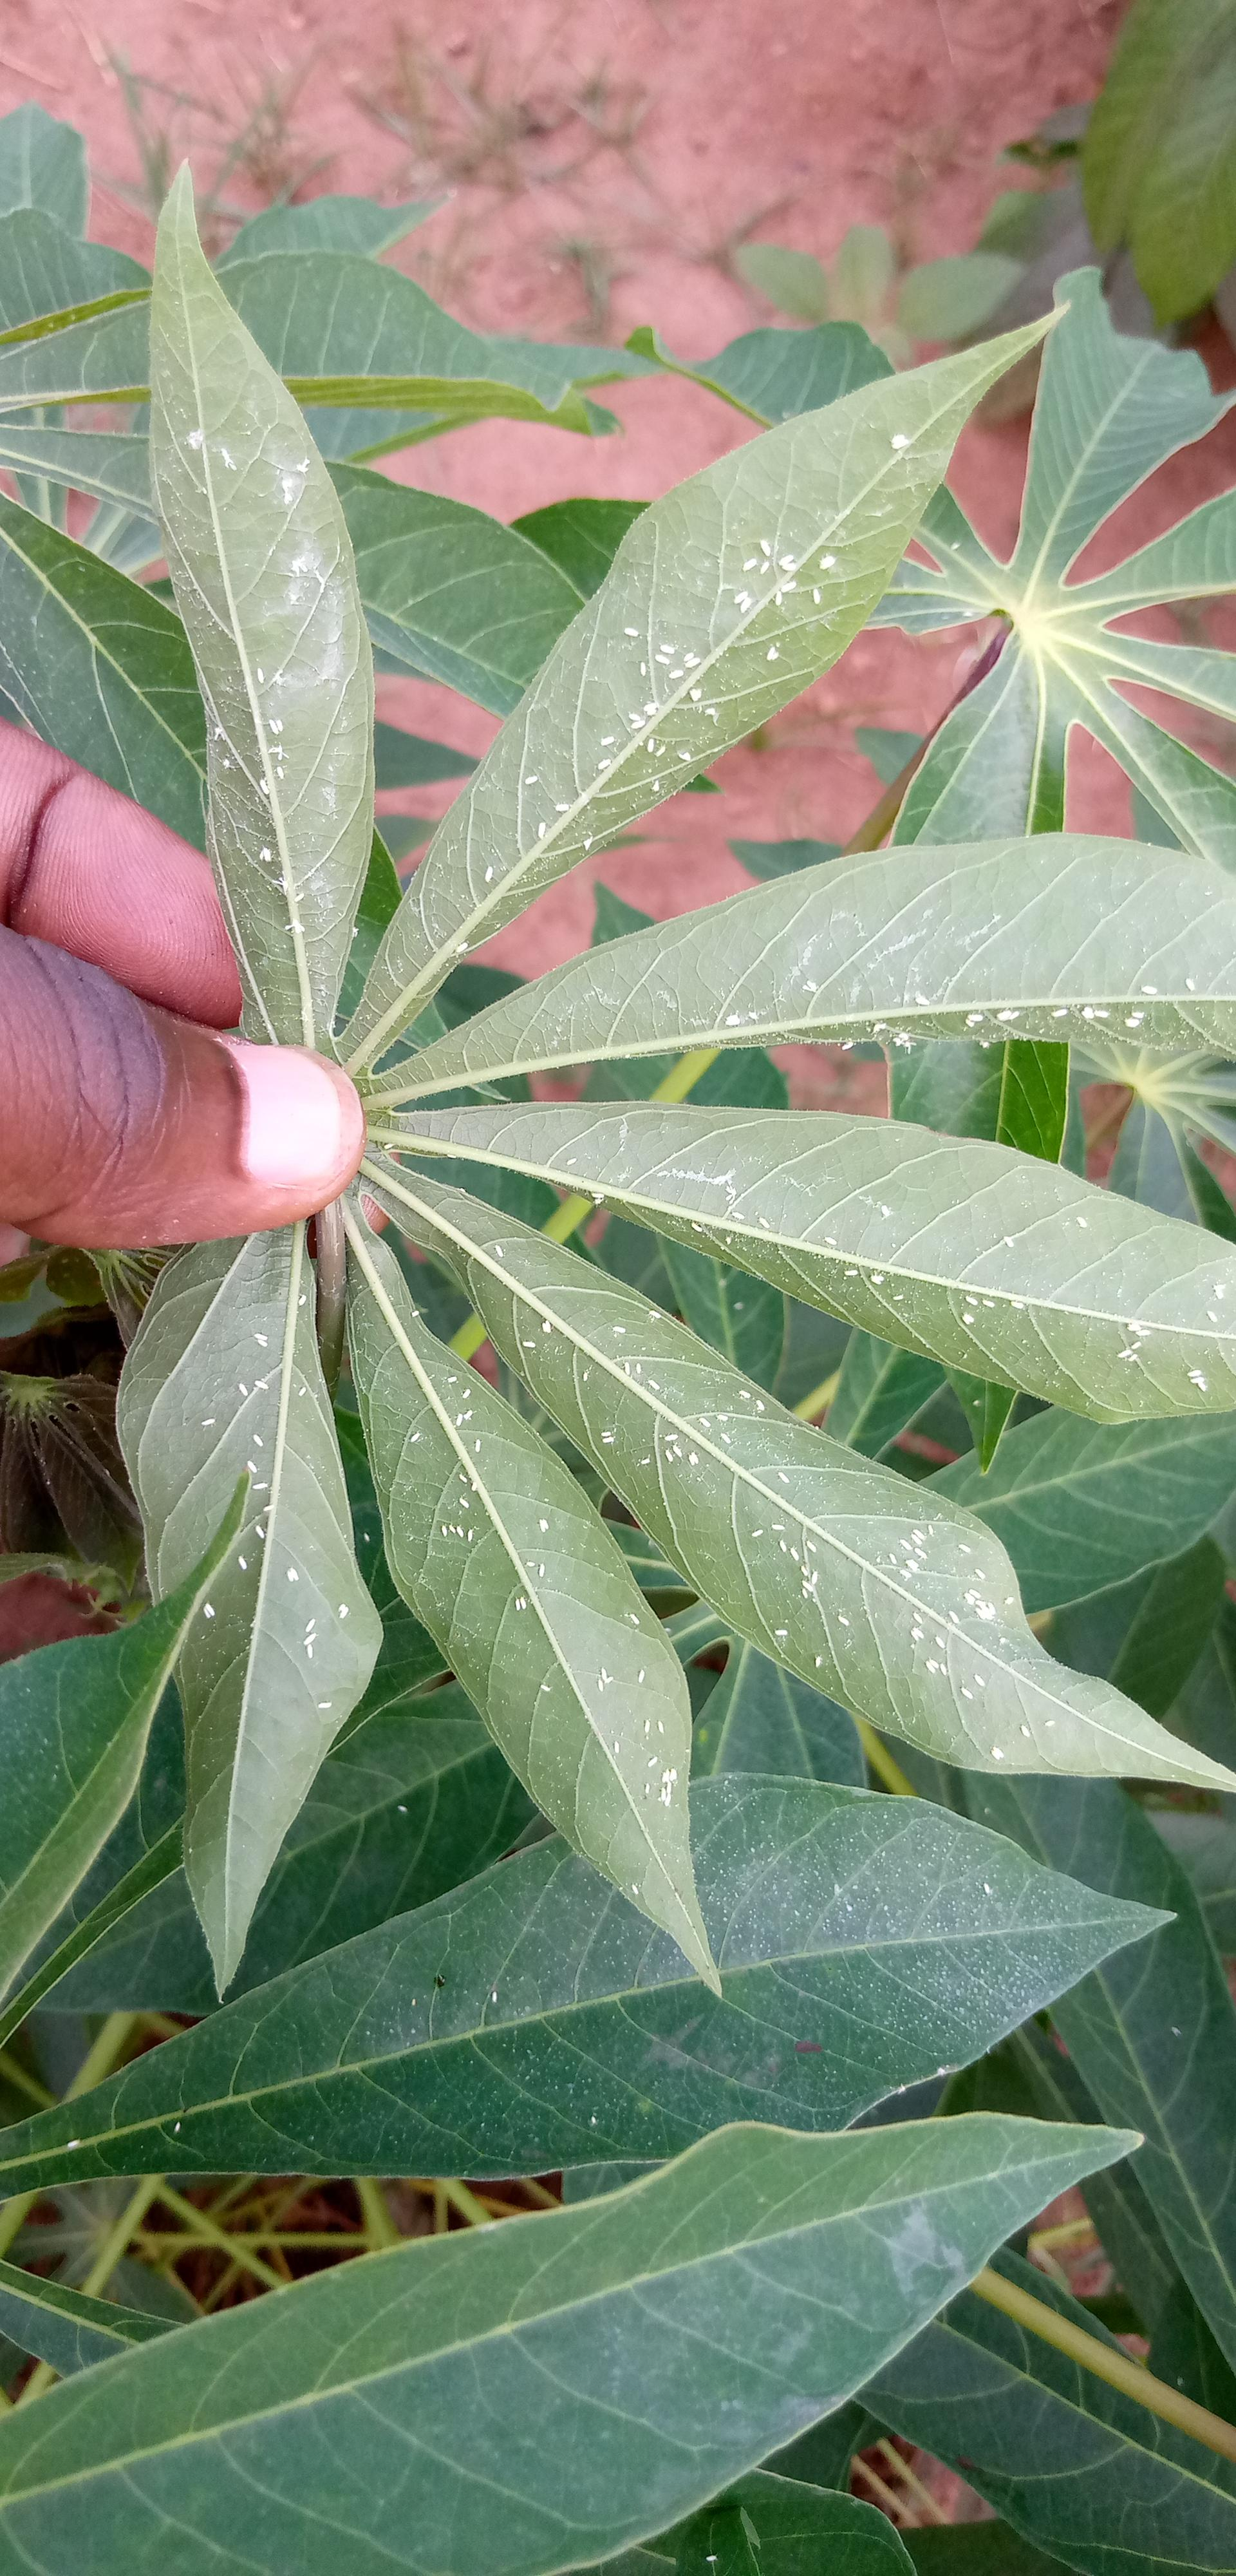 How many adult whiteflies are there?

253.